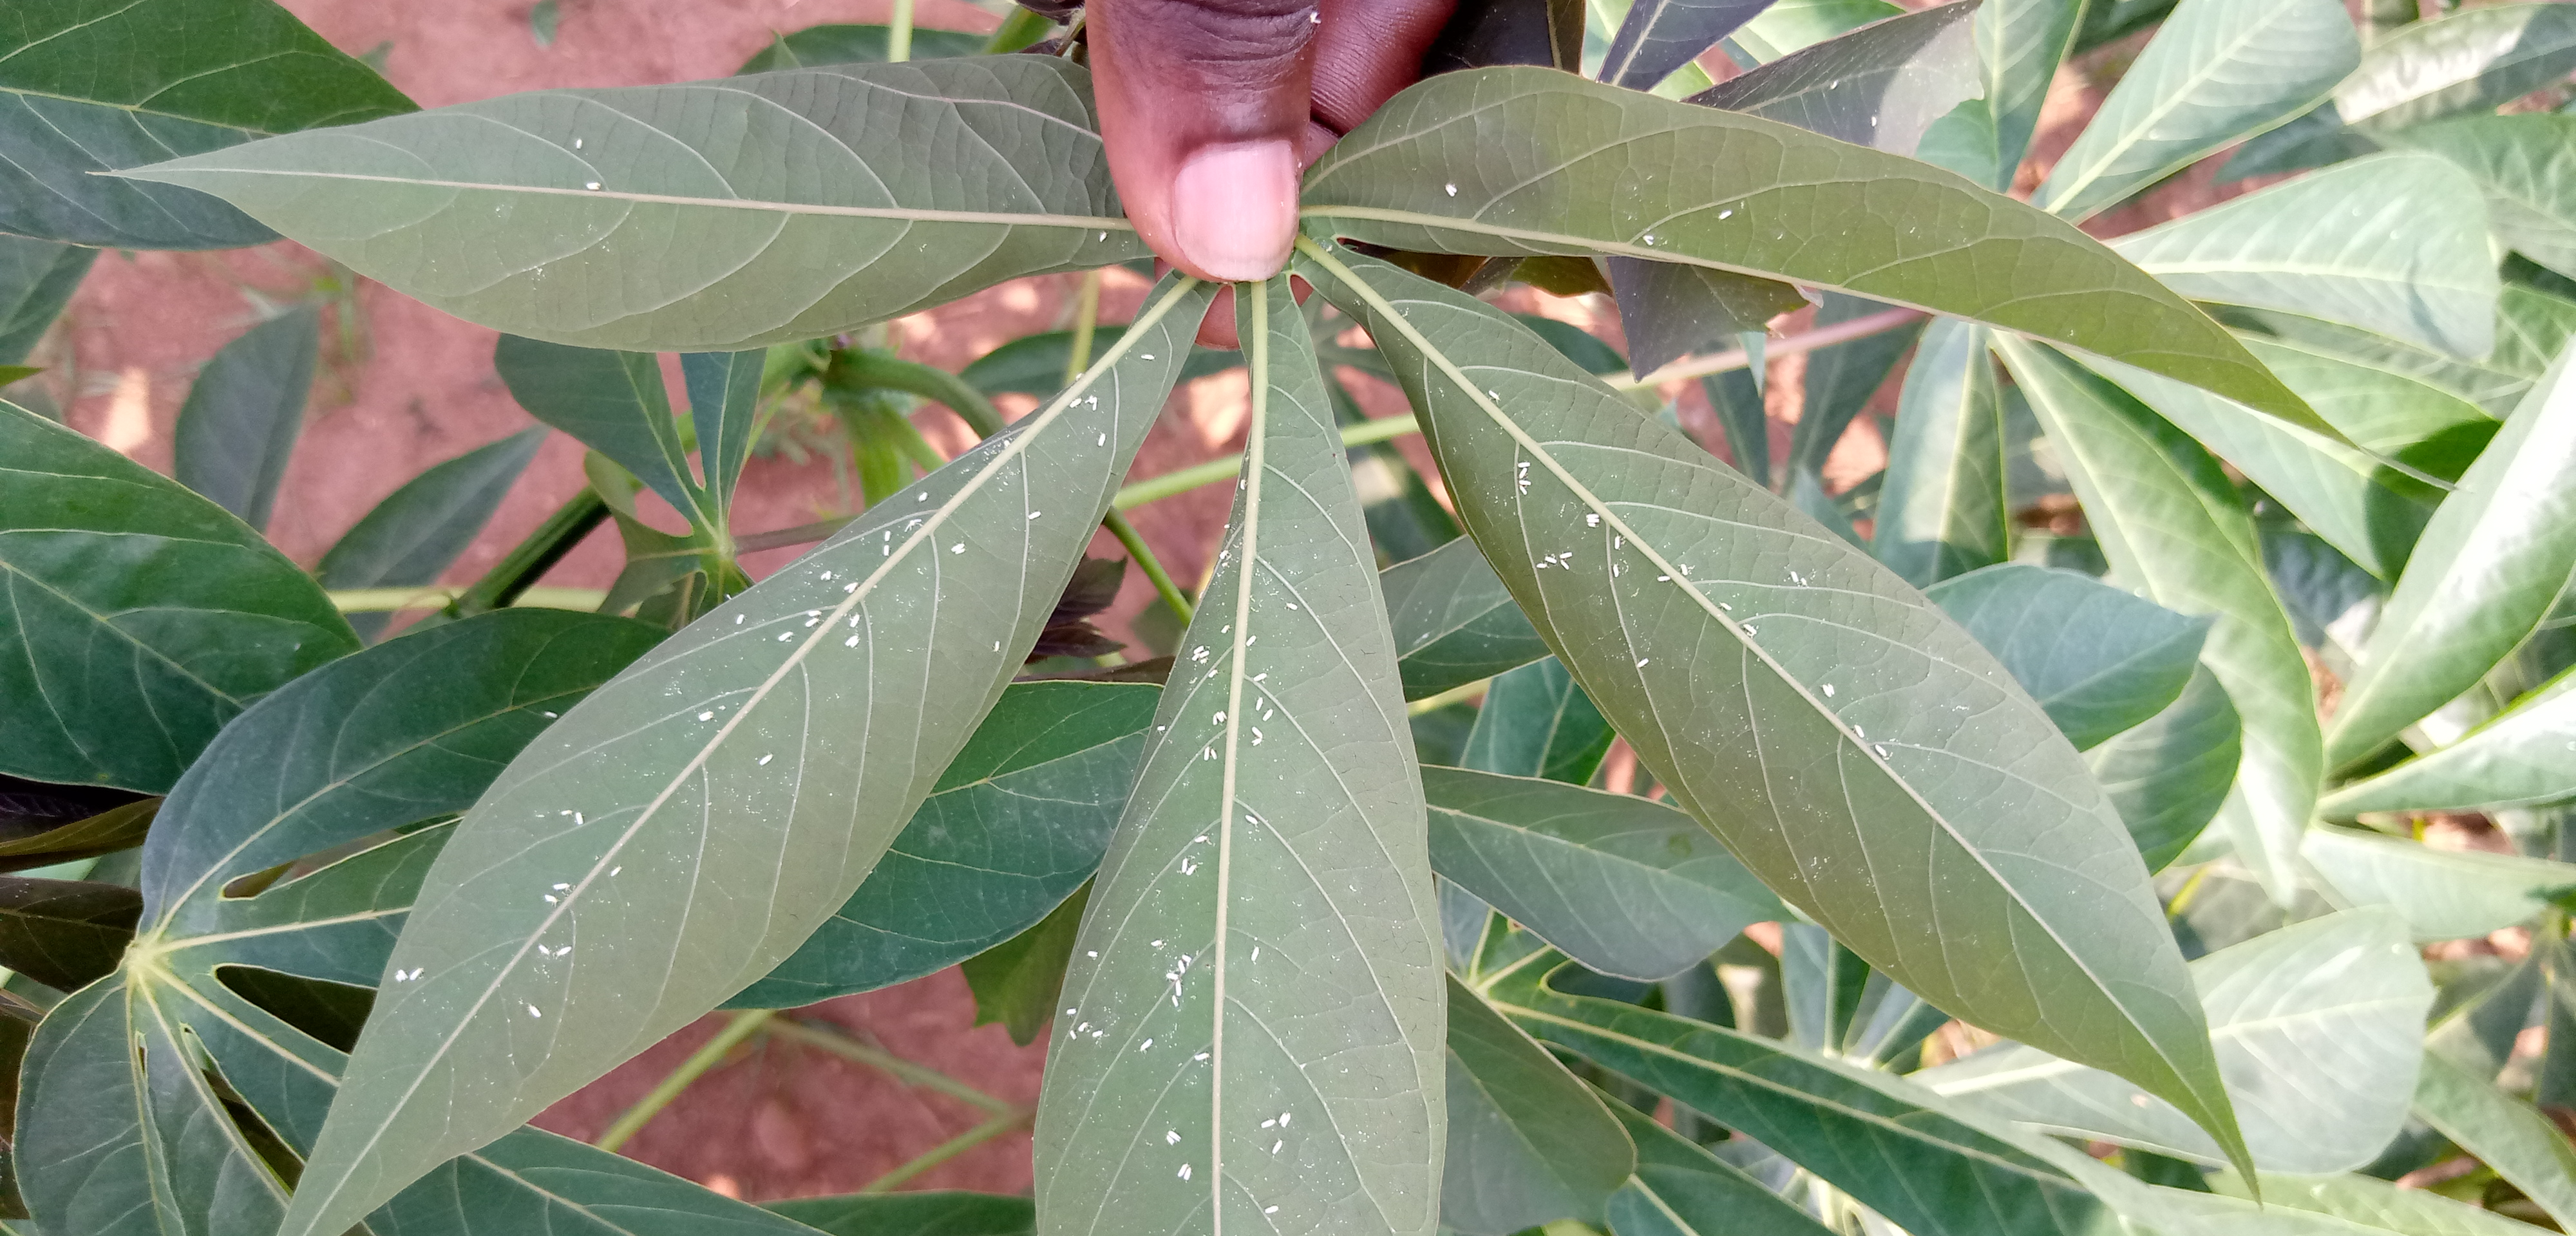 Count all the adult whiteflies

110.